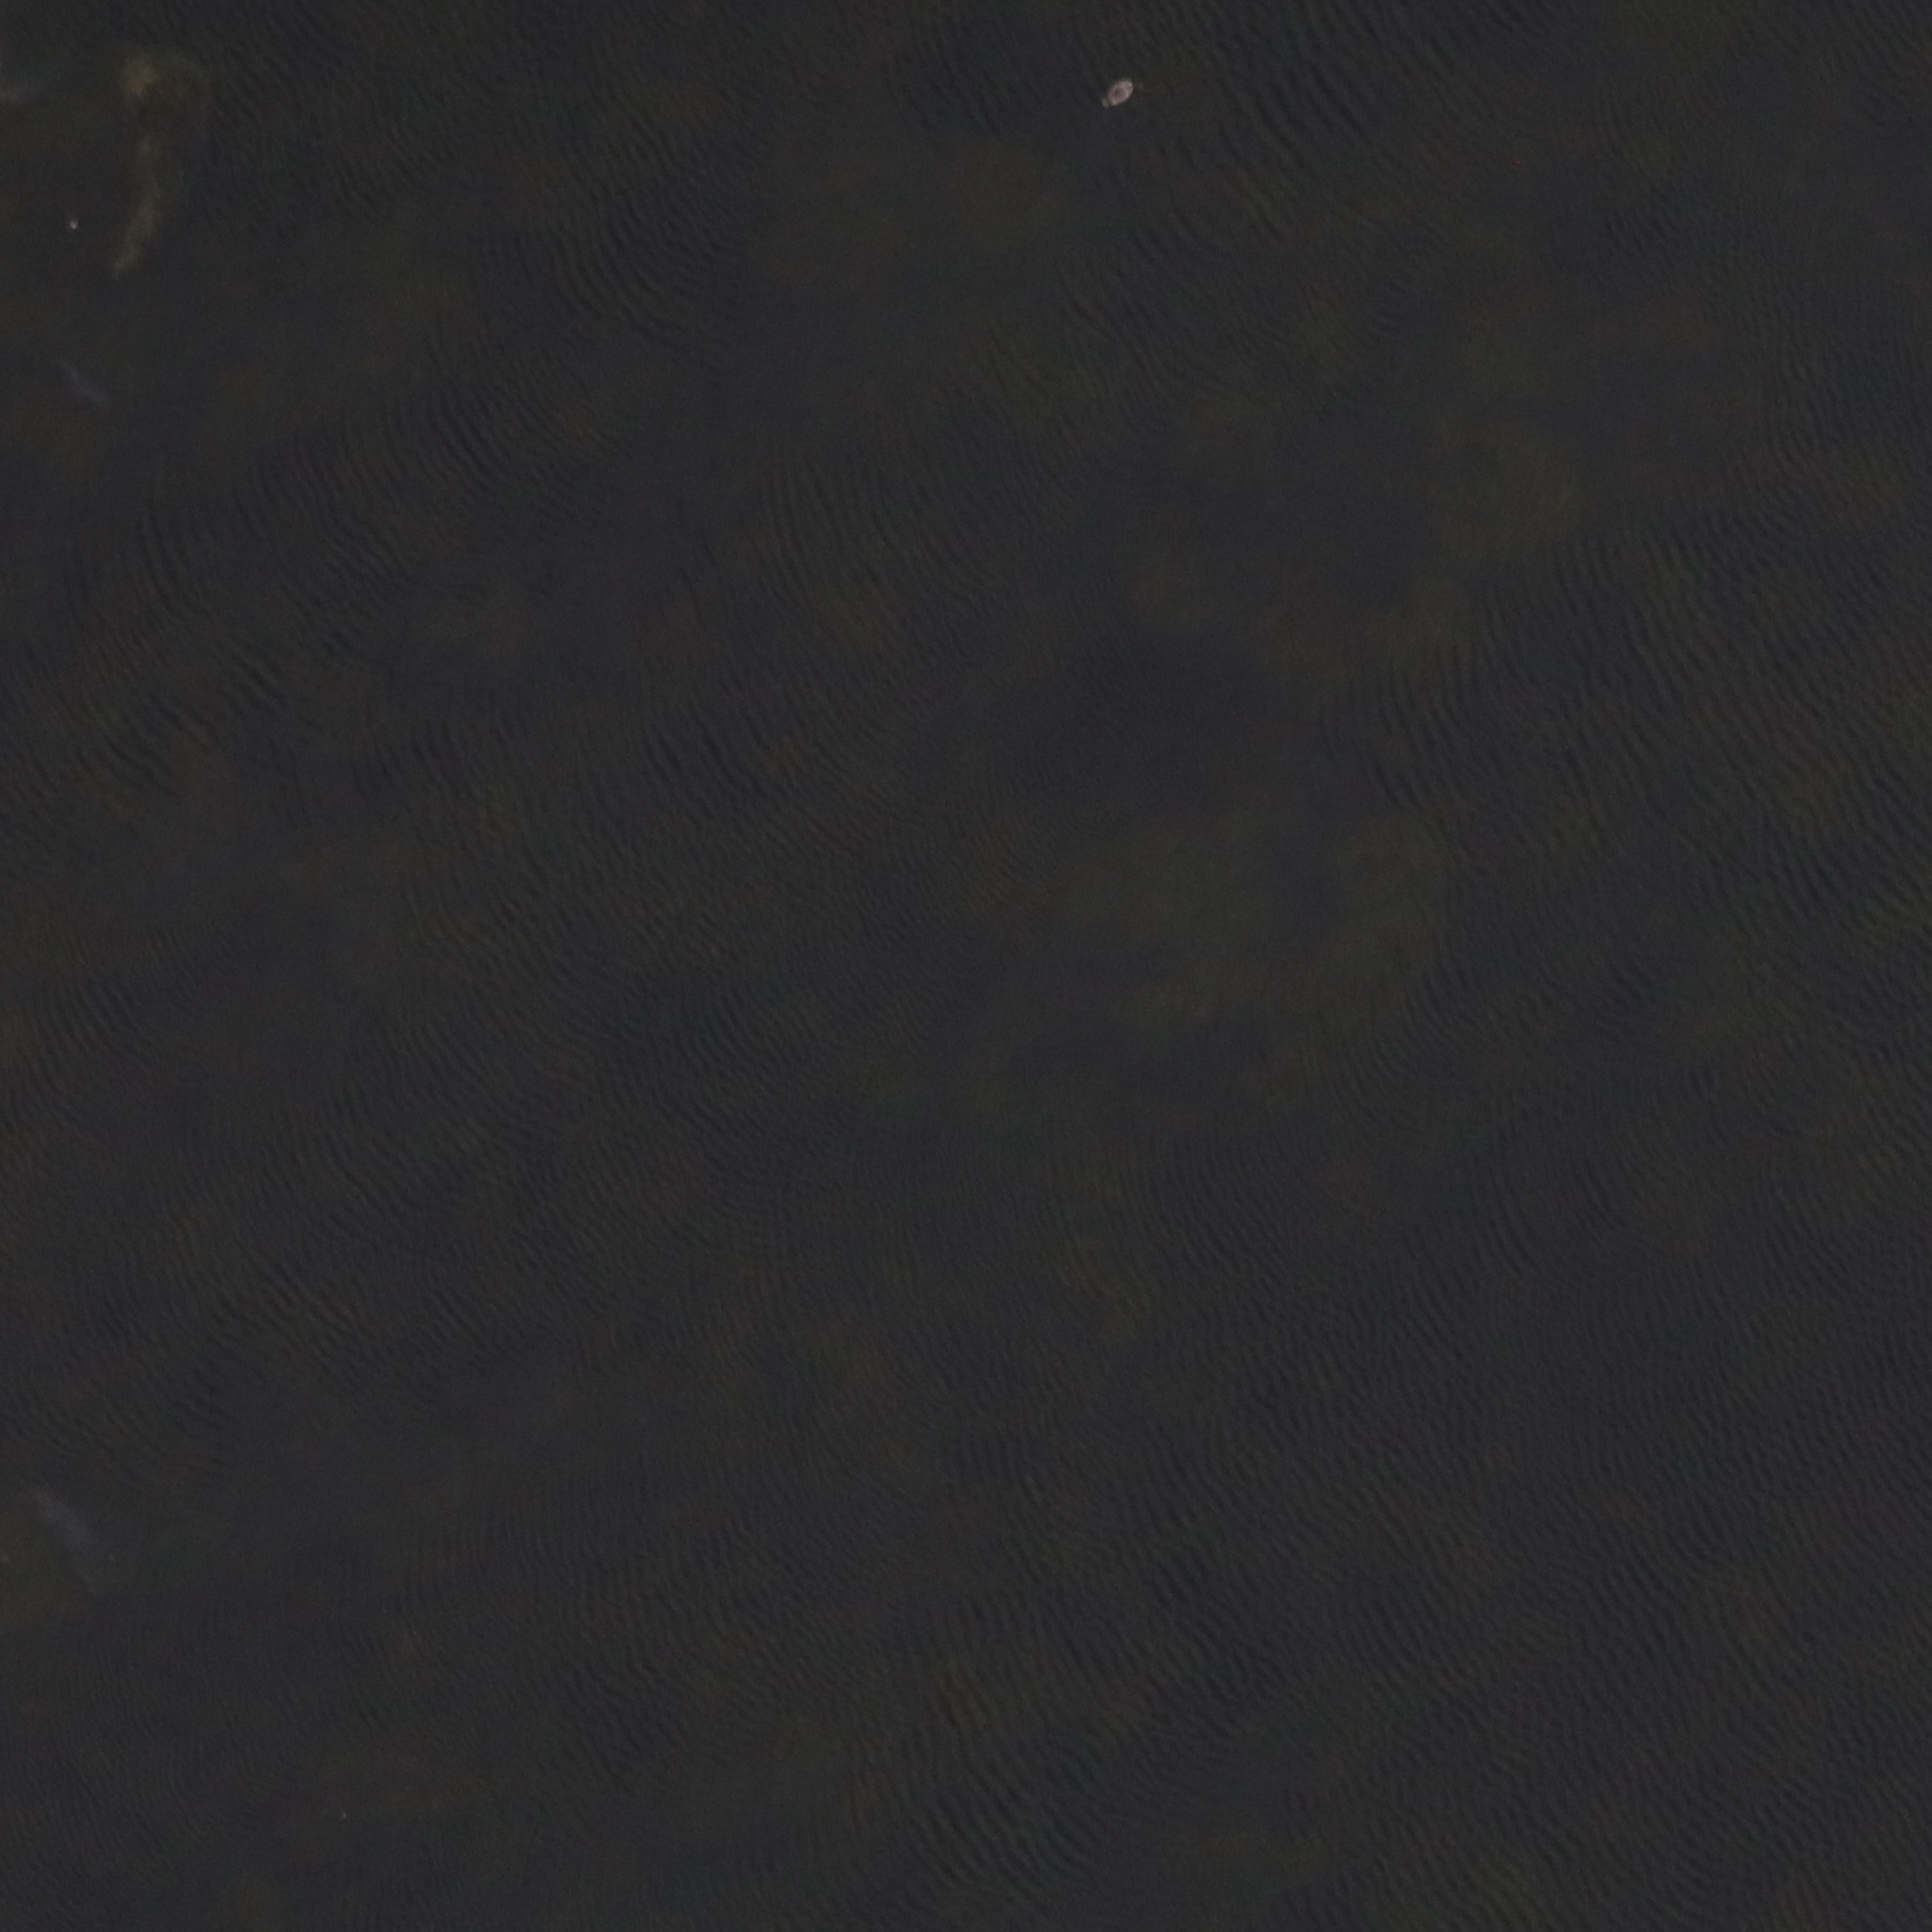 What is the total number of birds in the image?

1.